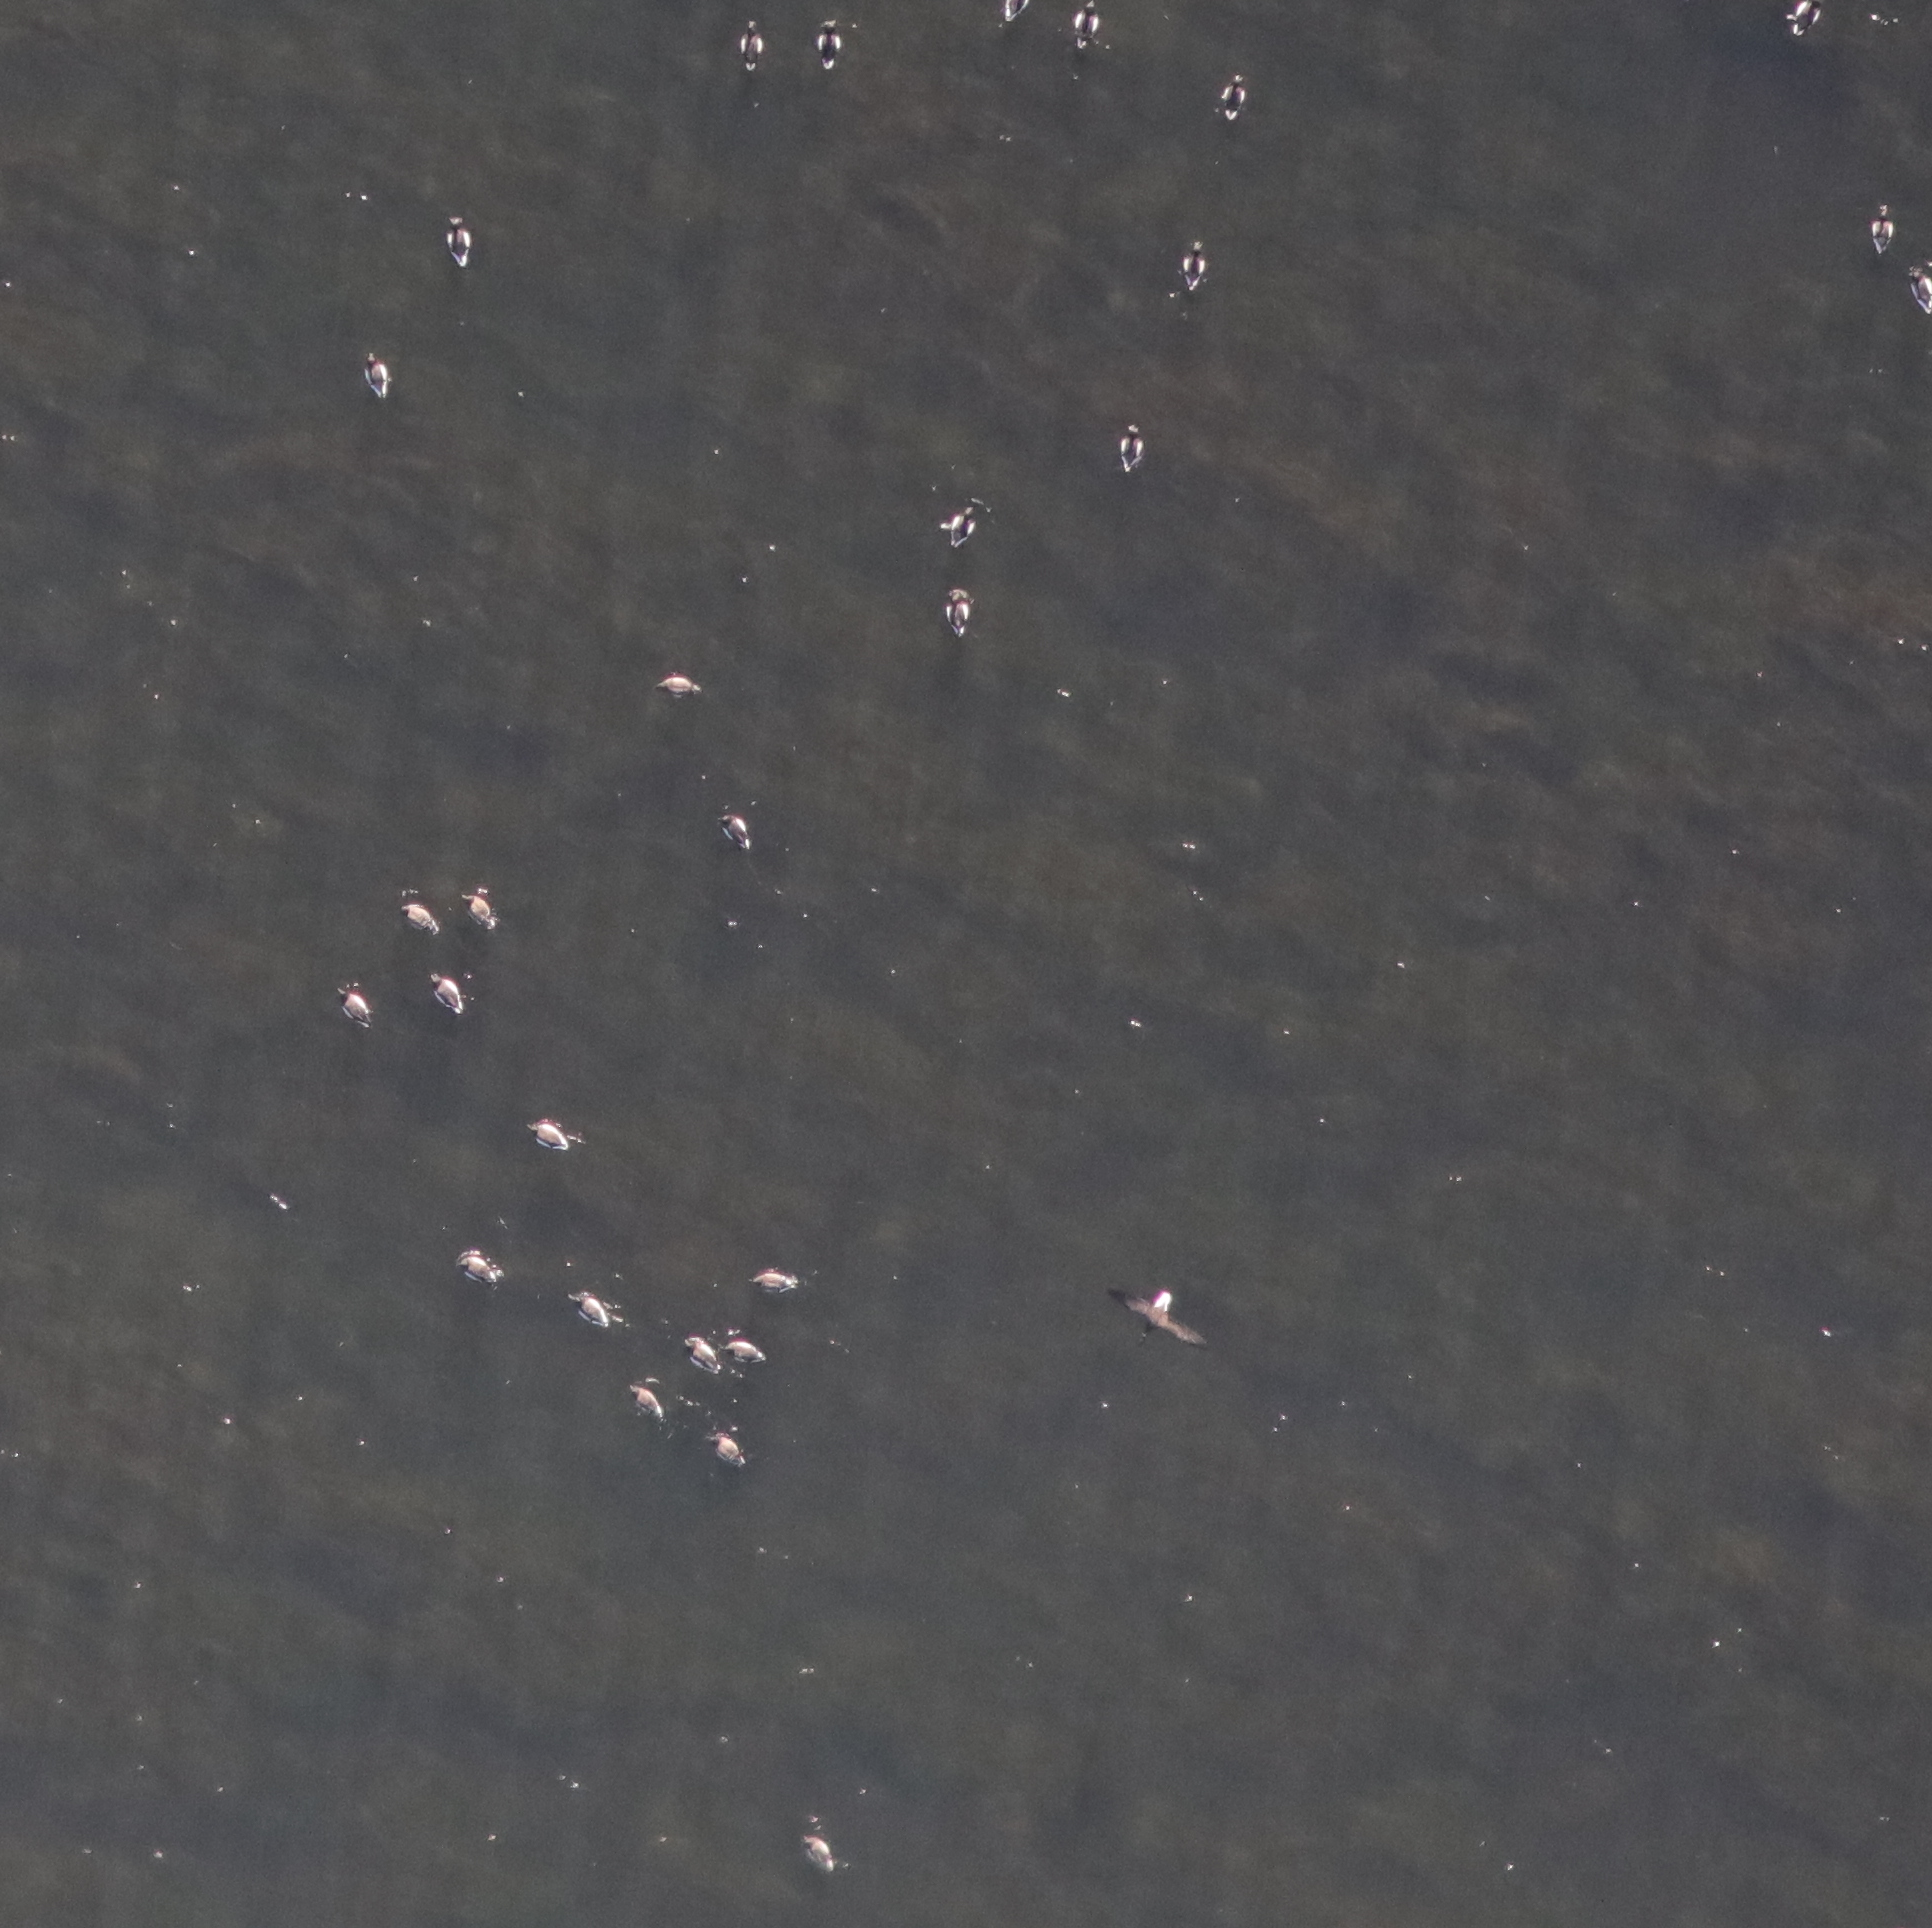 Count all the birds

30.